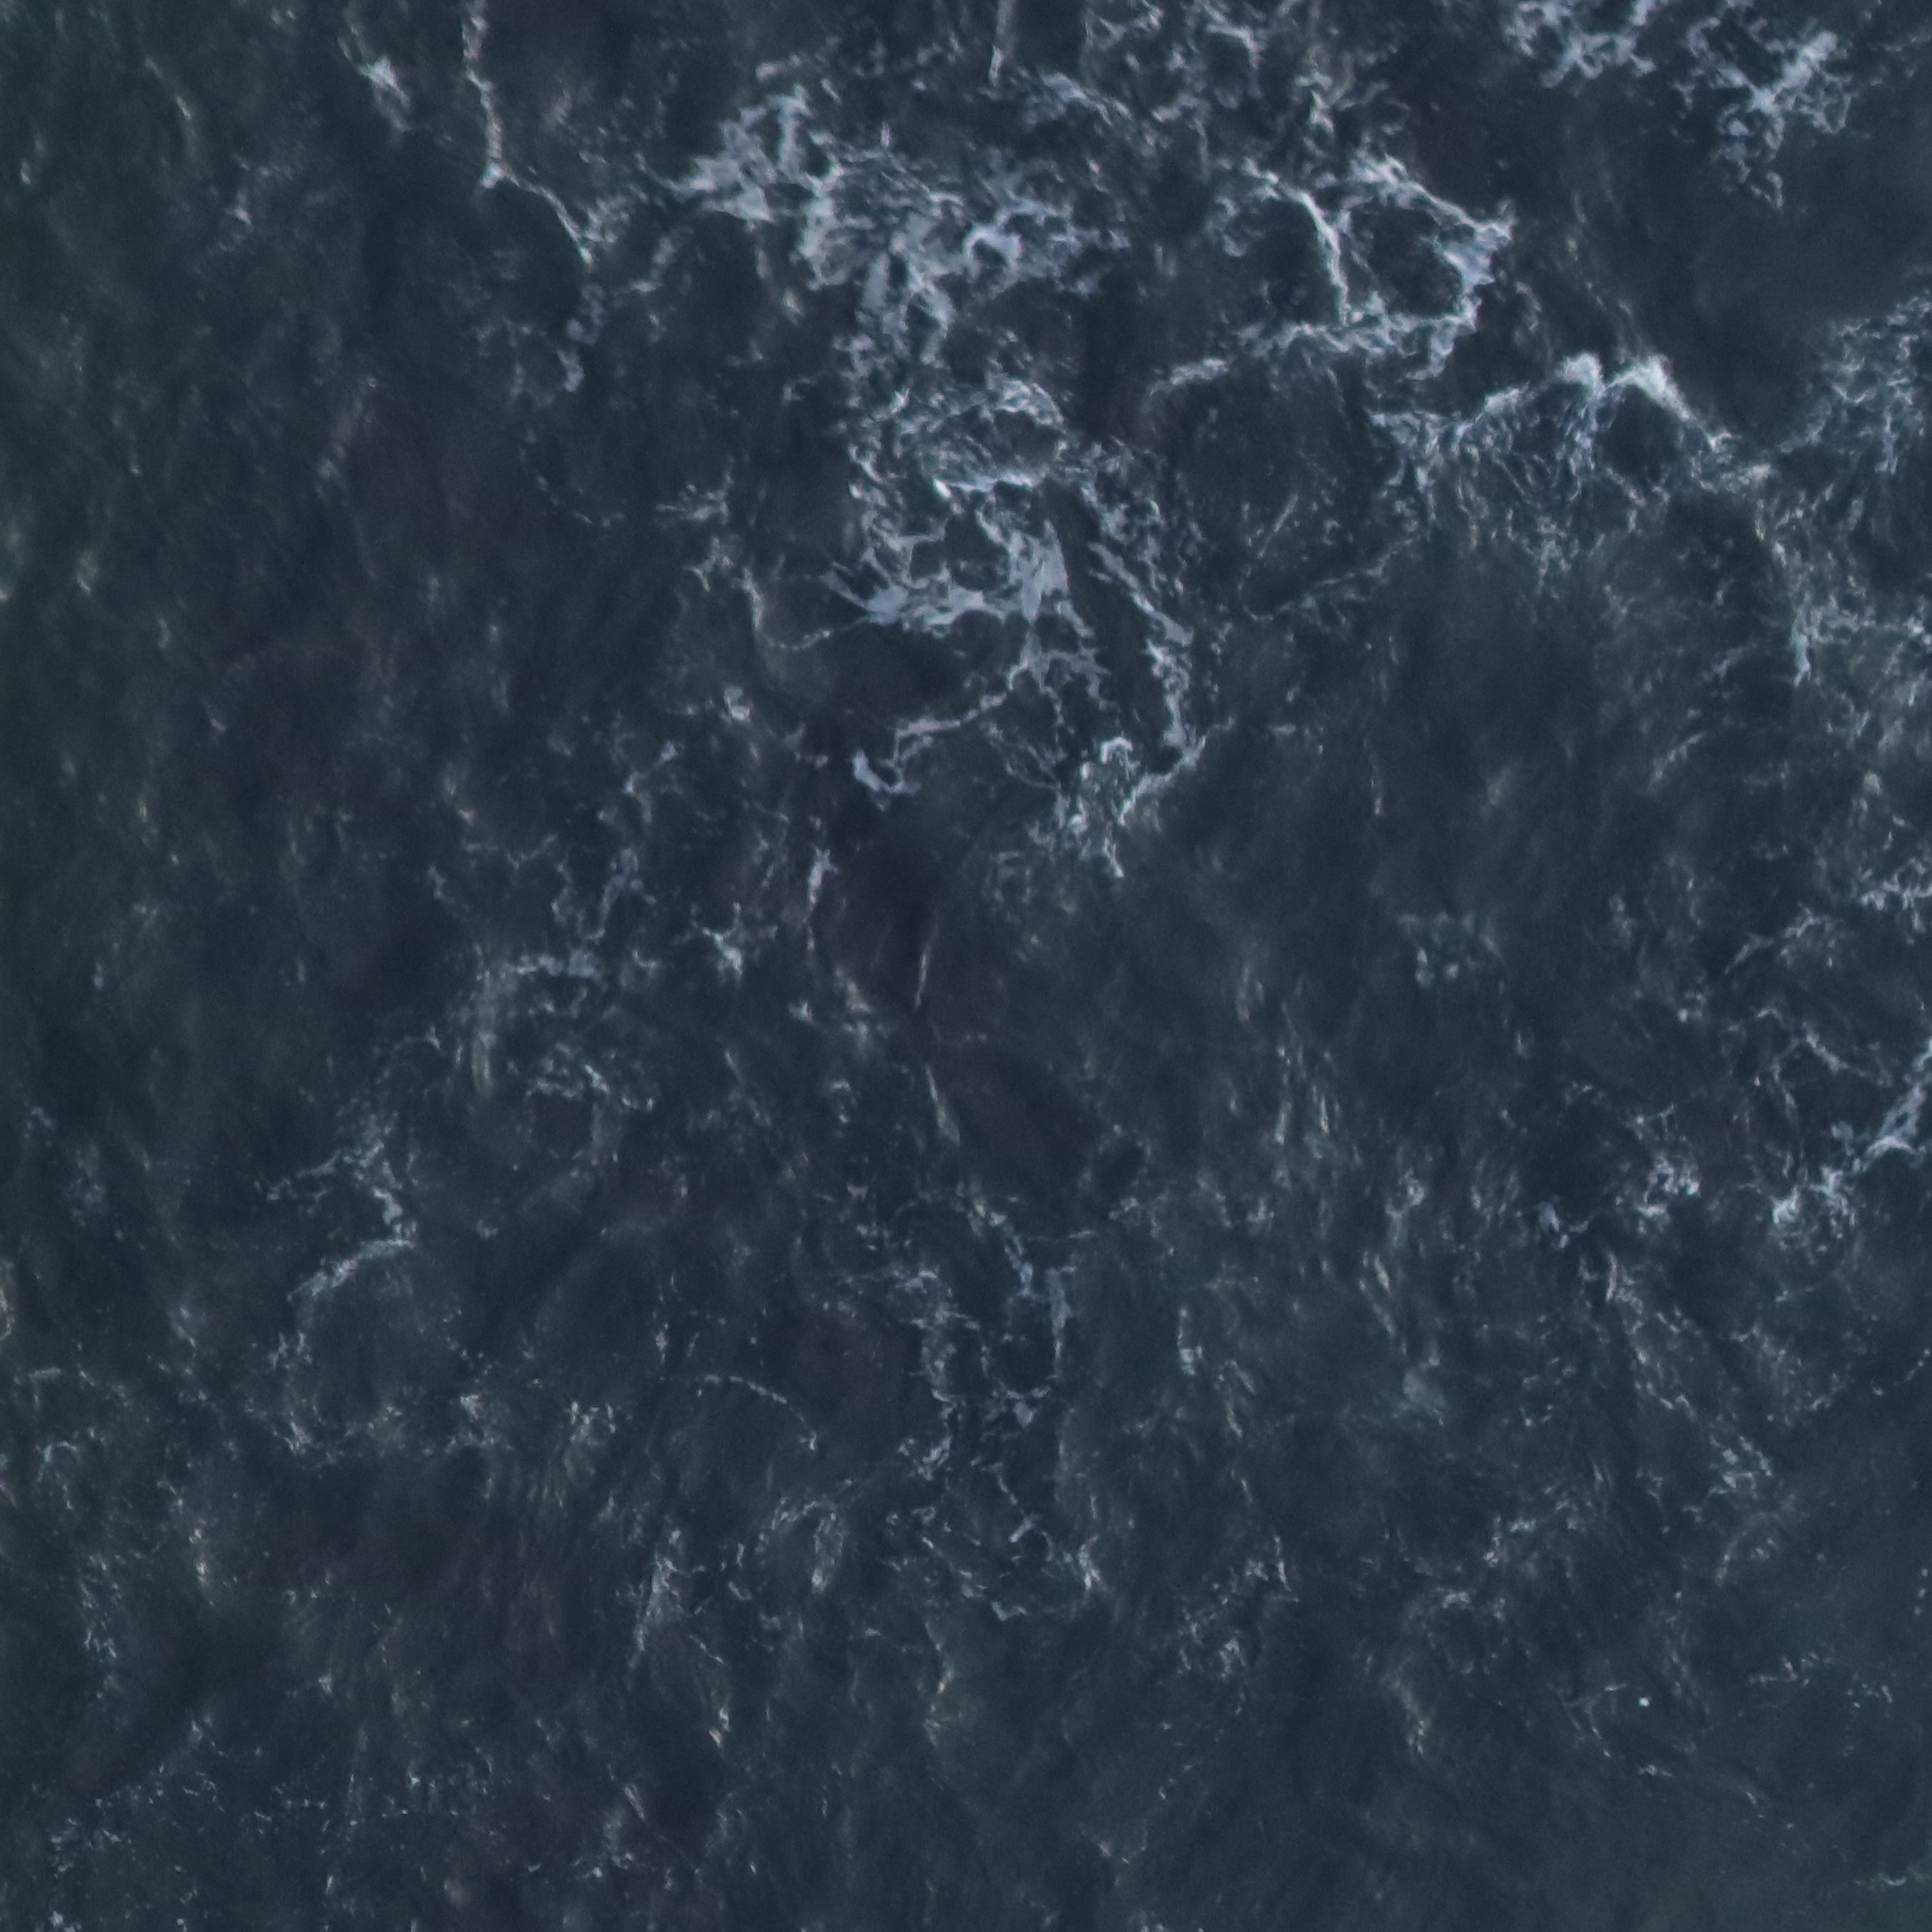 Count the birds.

0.